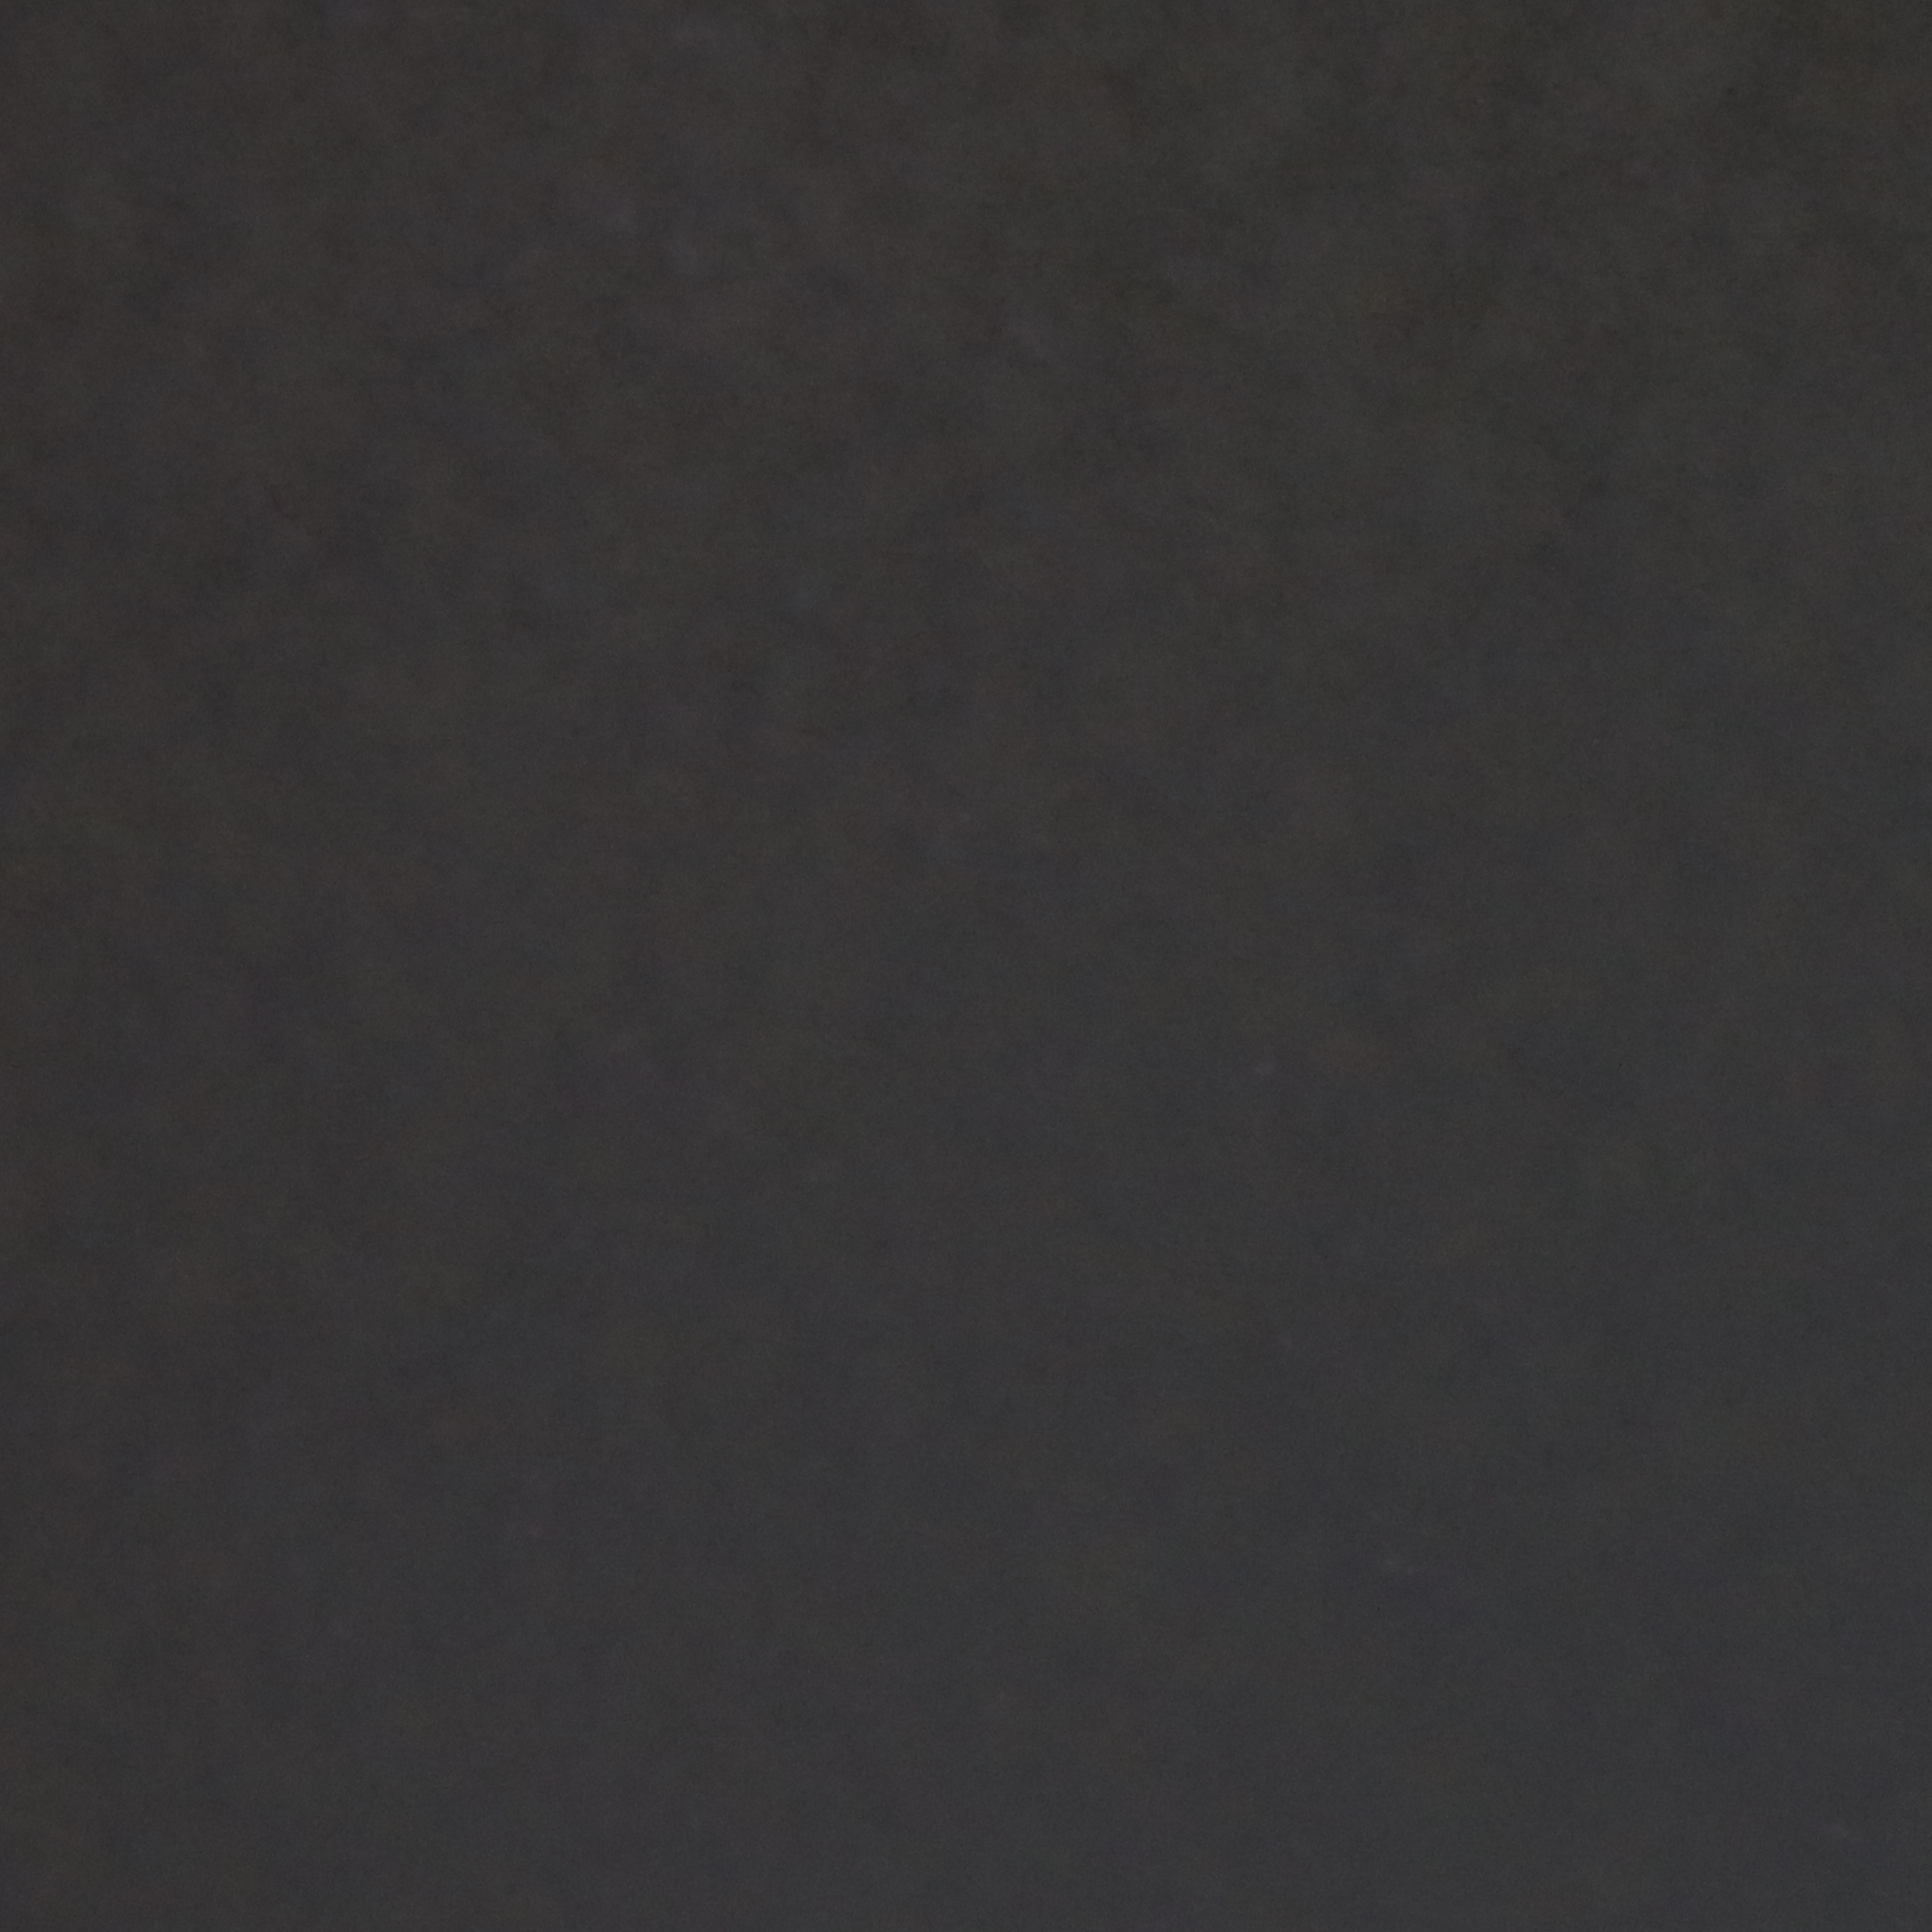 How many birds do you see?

0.